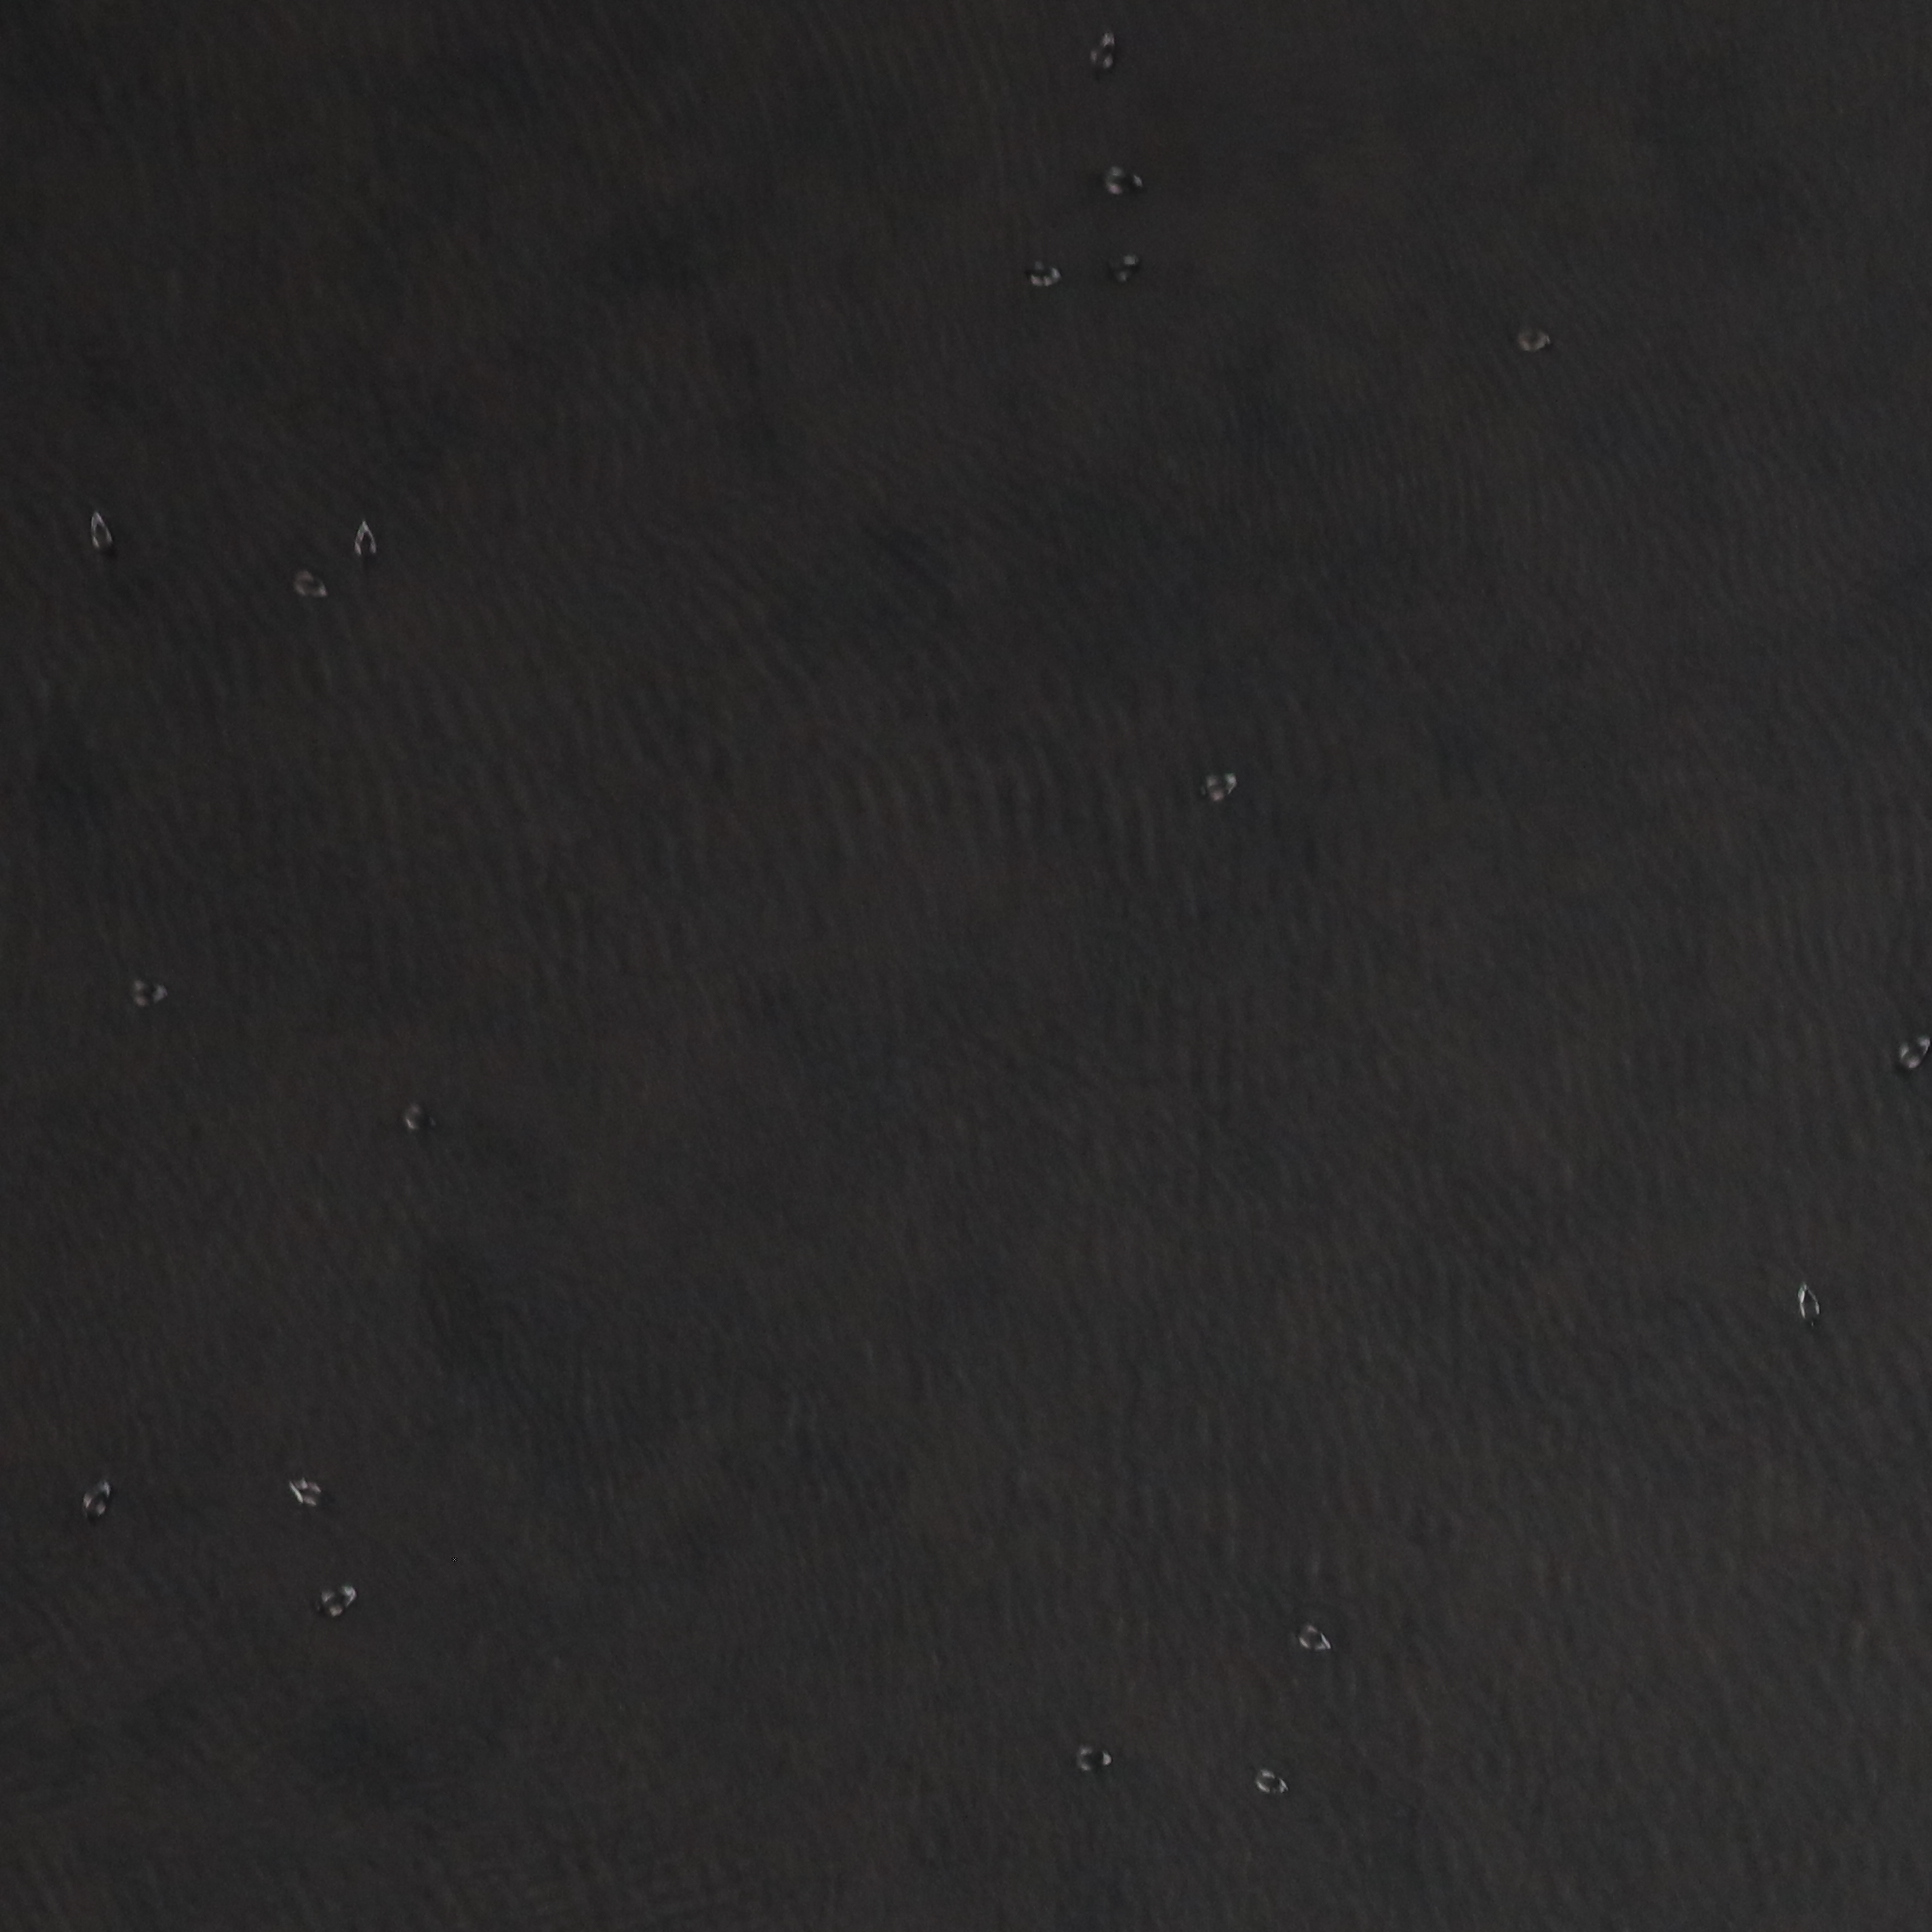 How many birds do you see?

19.